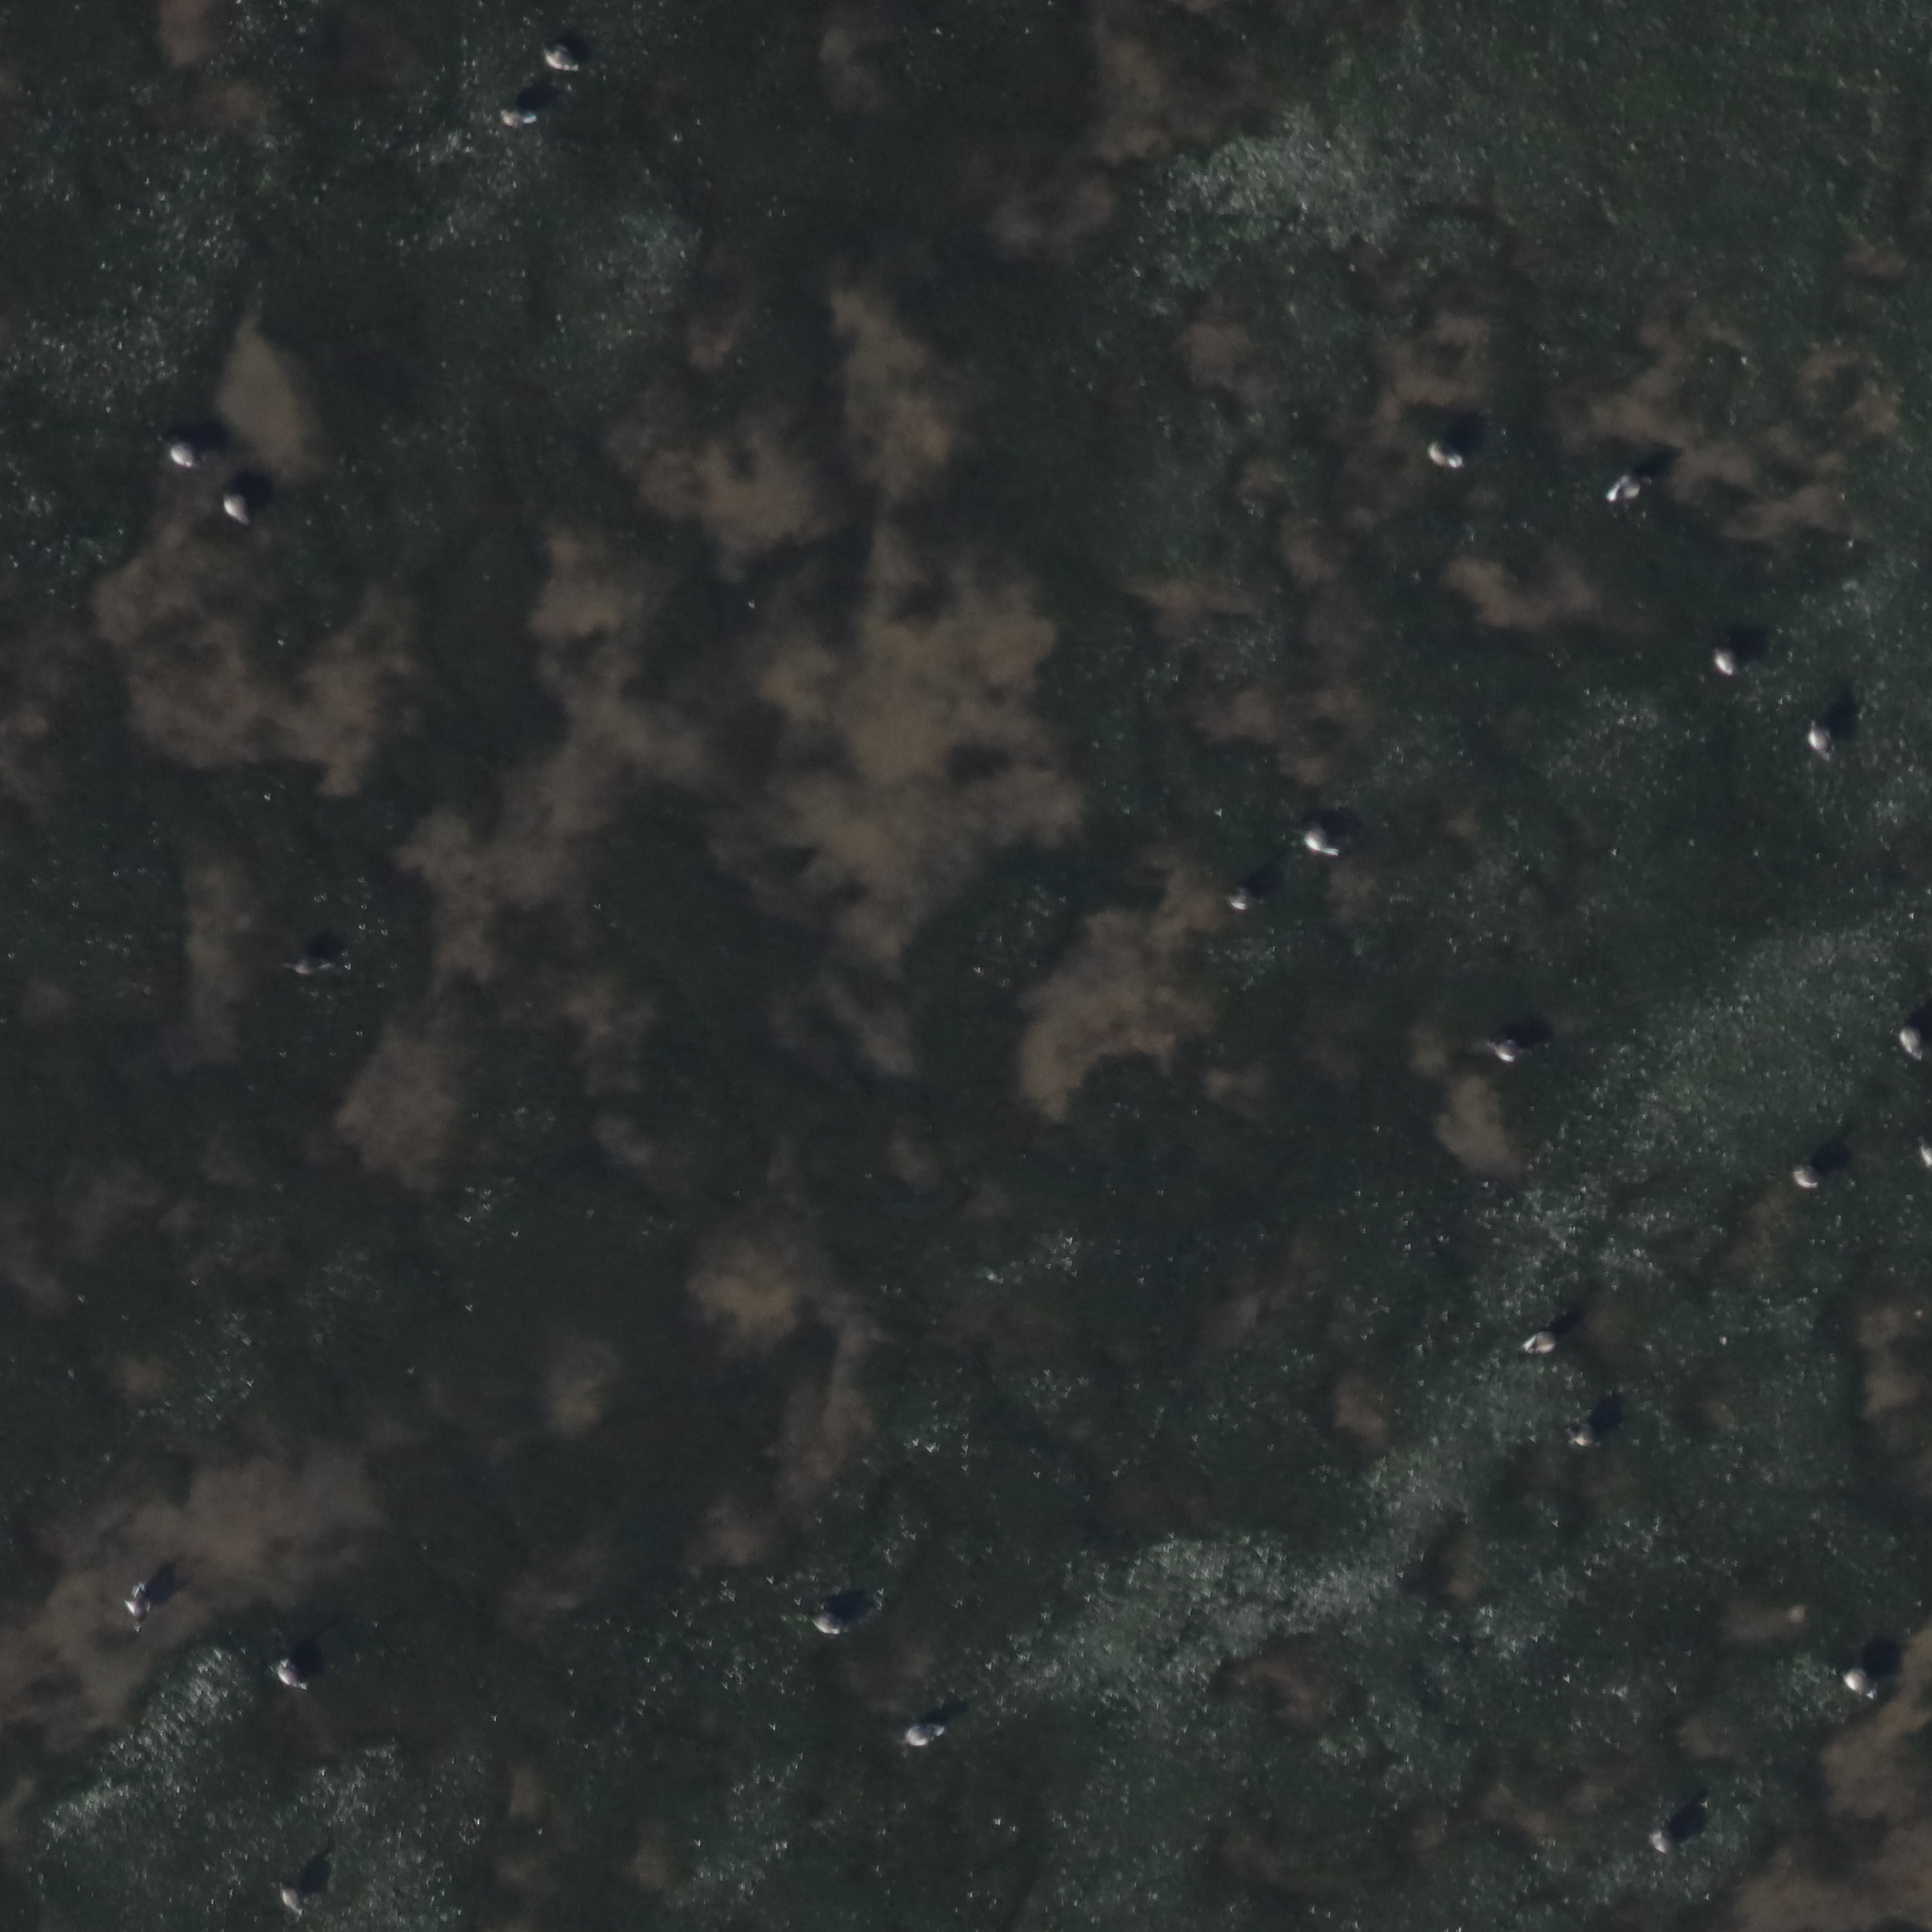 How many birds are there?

23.